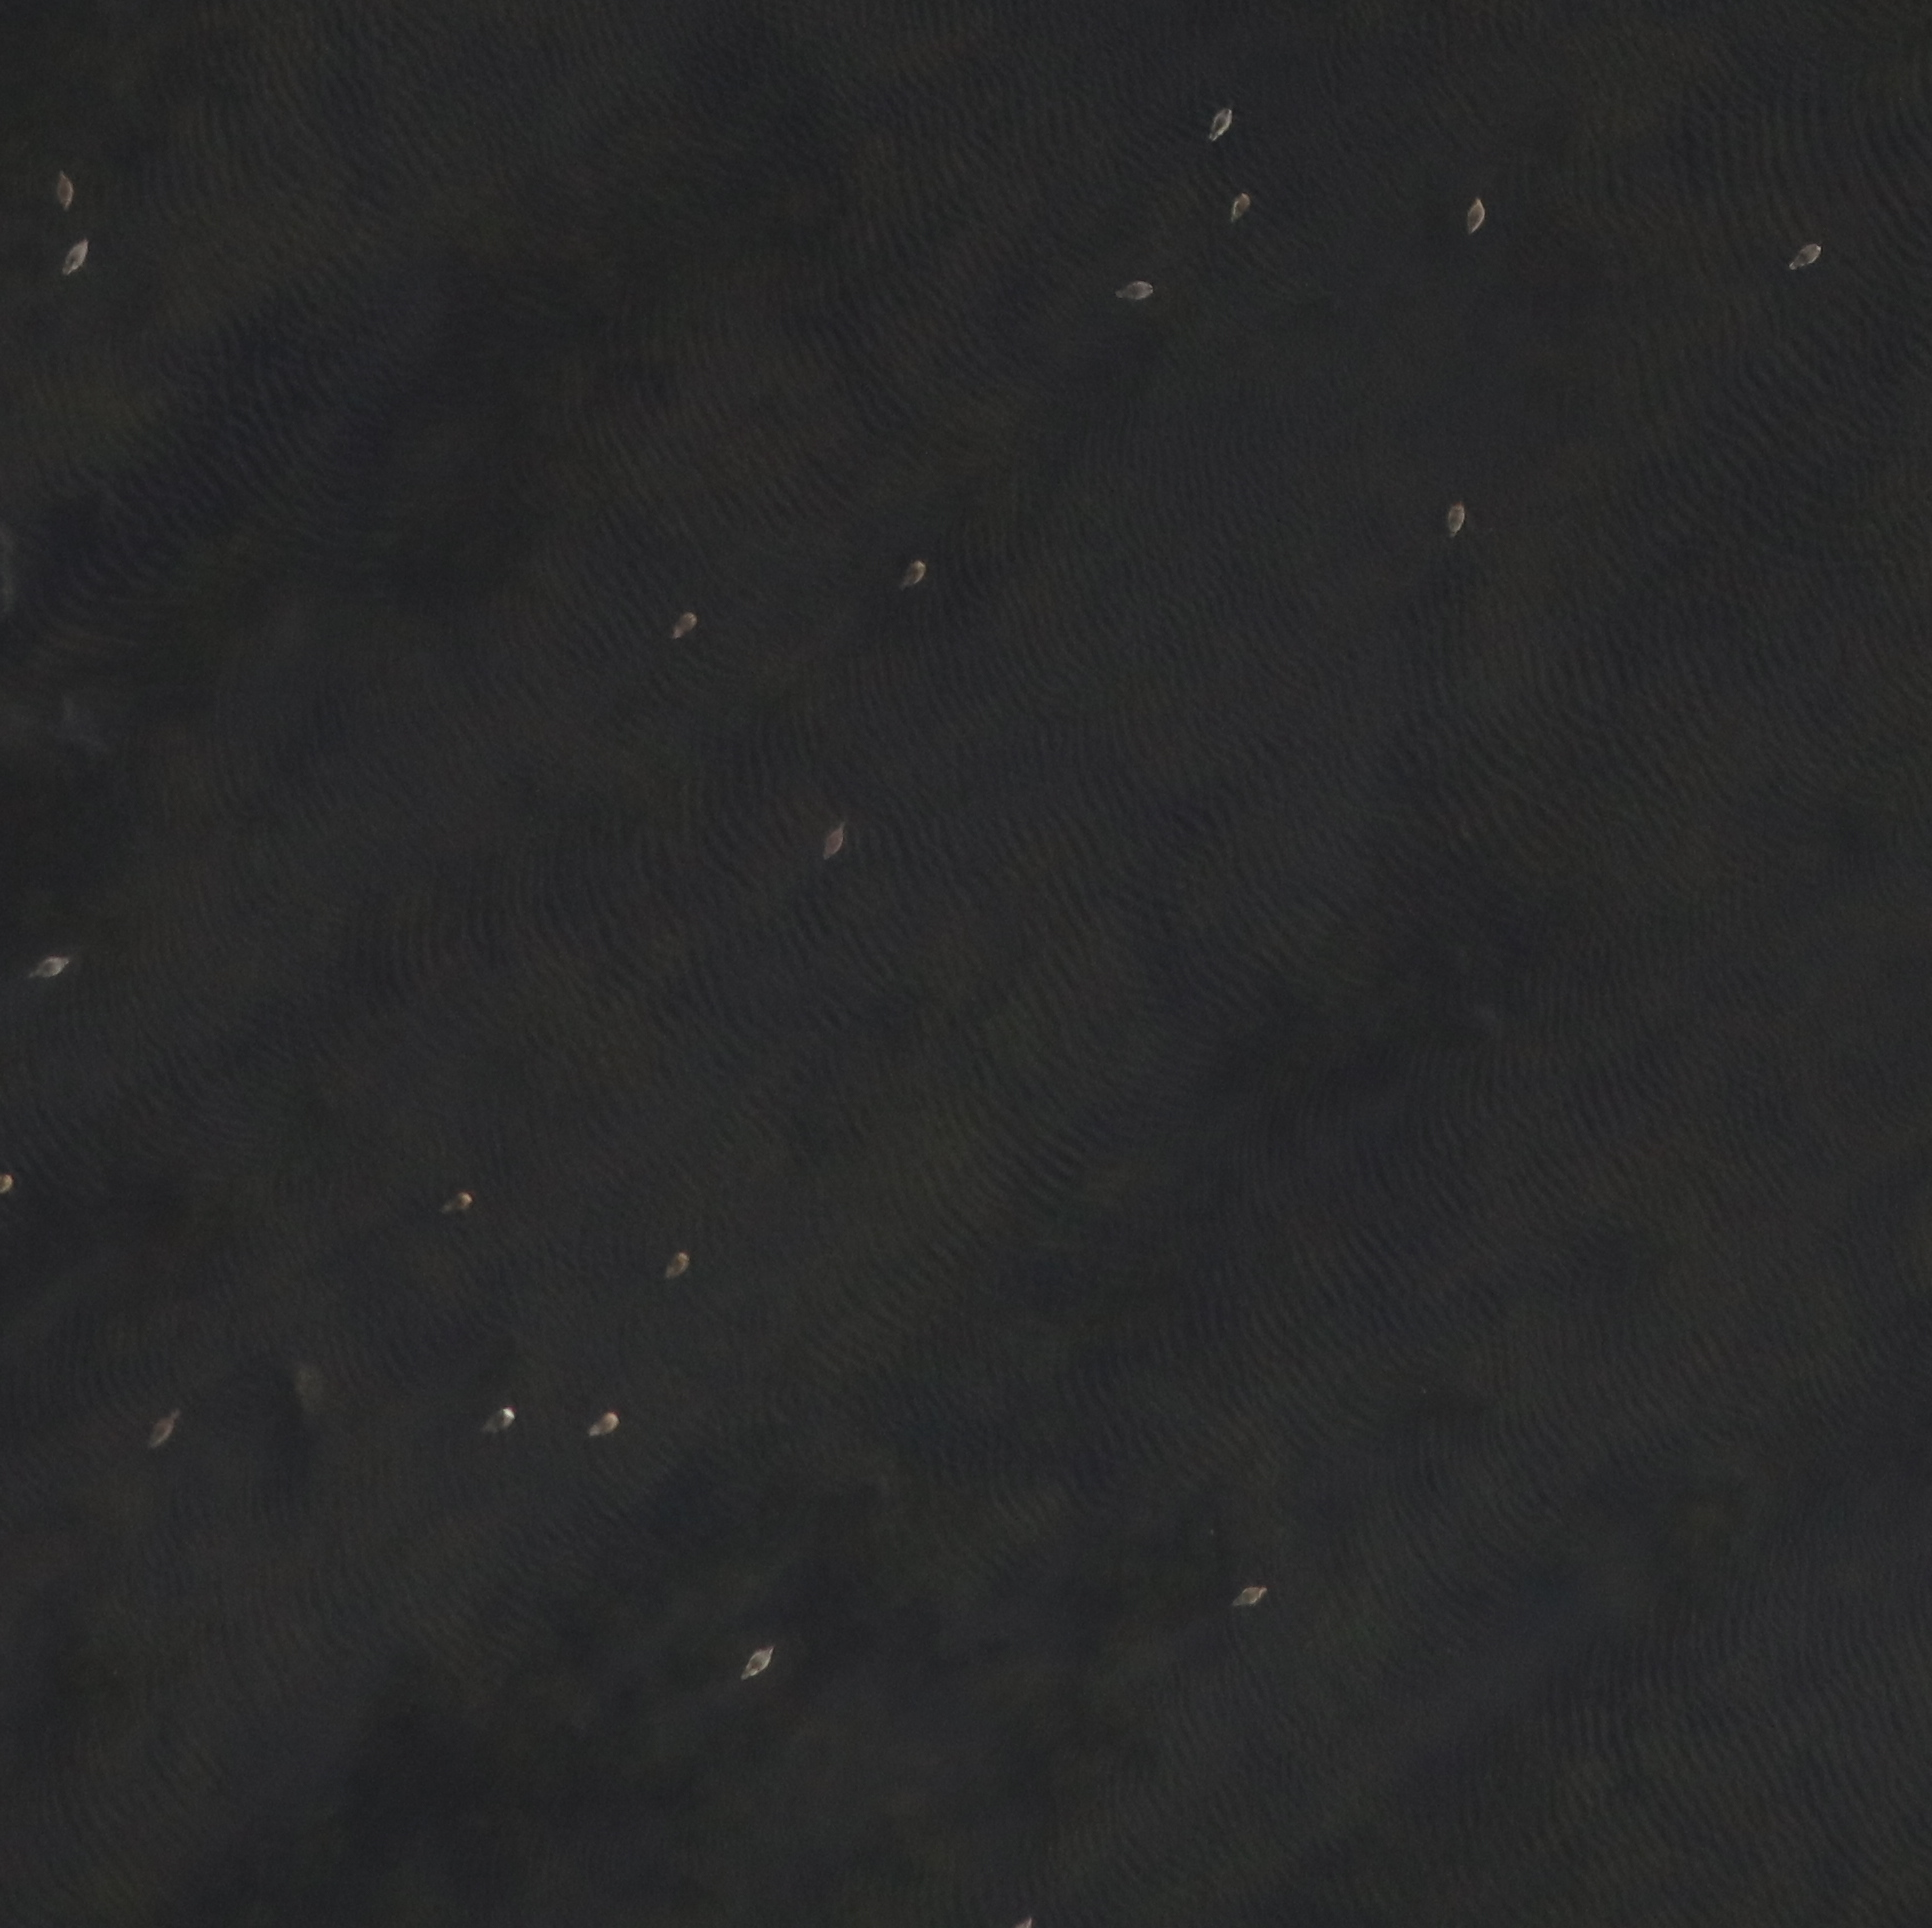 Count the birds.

20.